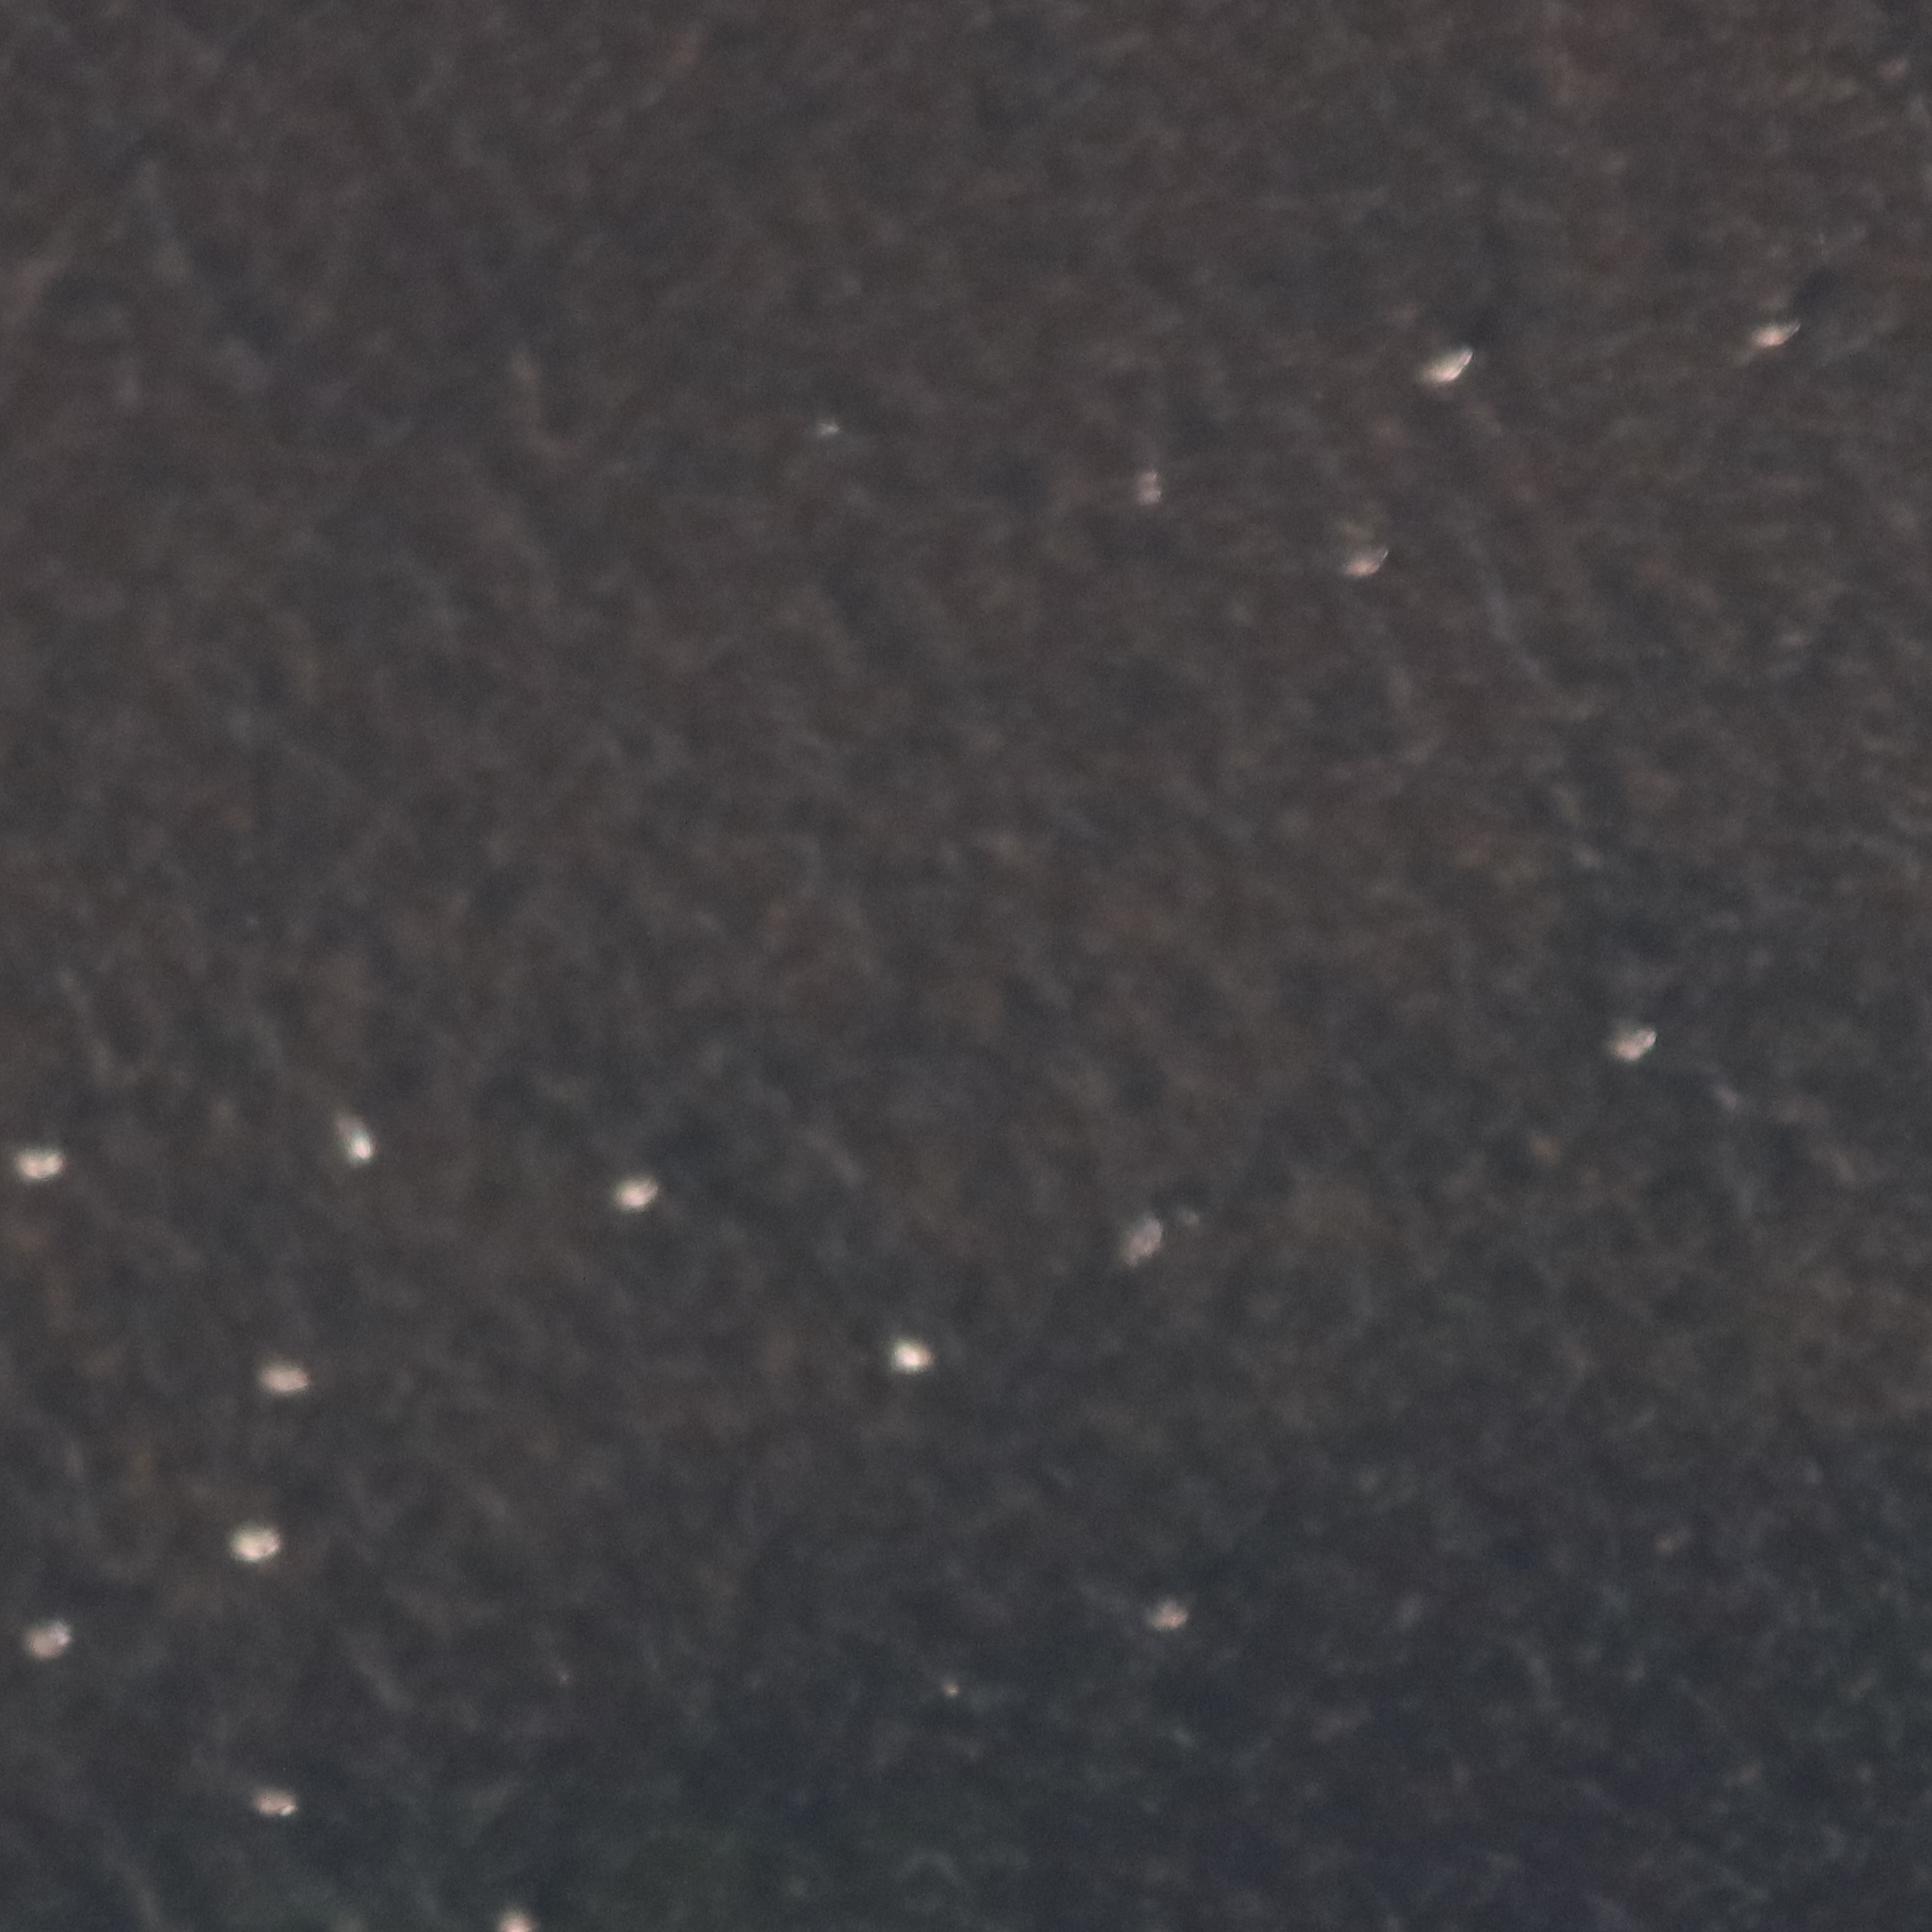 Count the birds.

15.